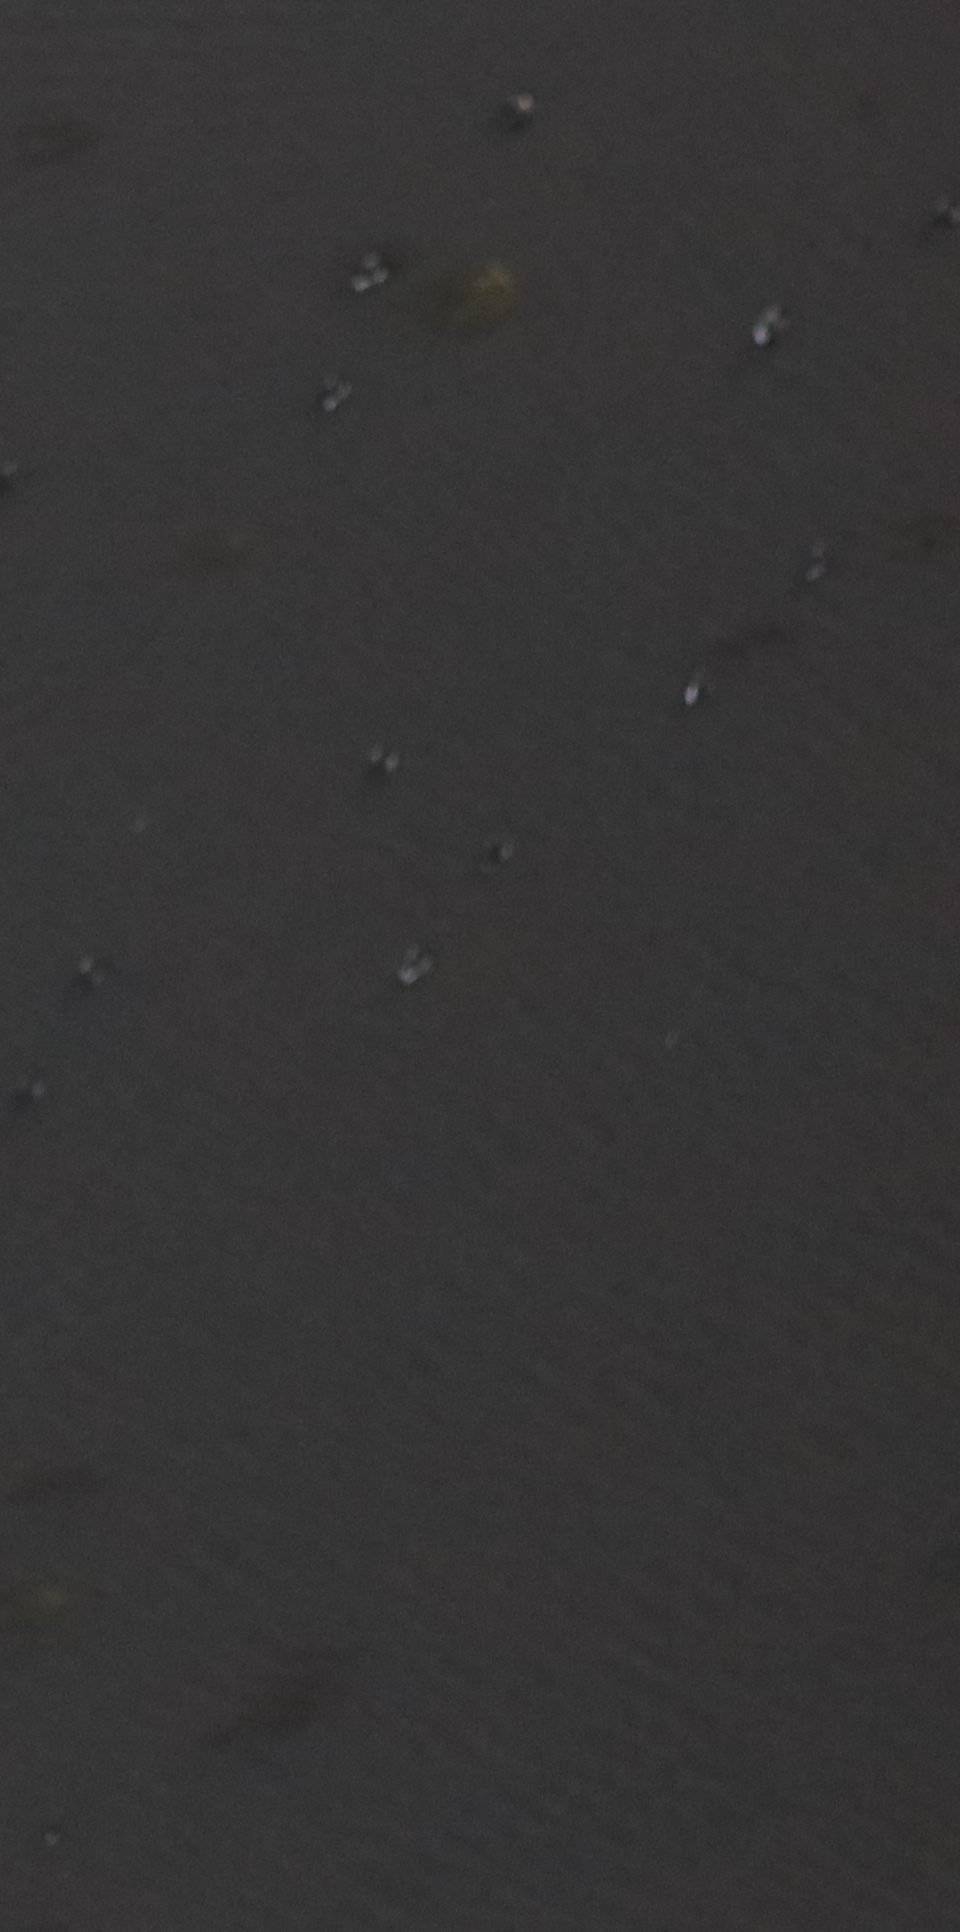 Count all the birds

12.